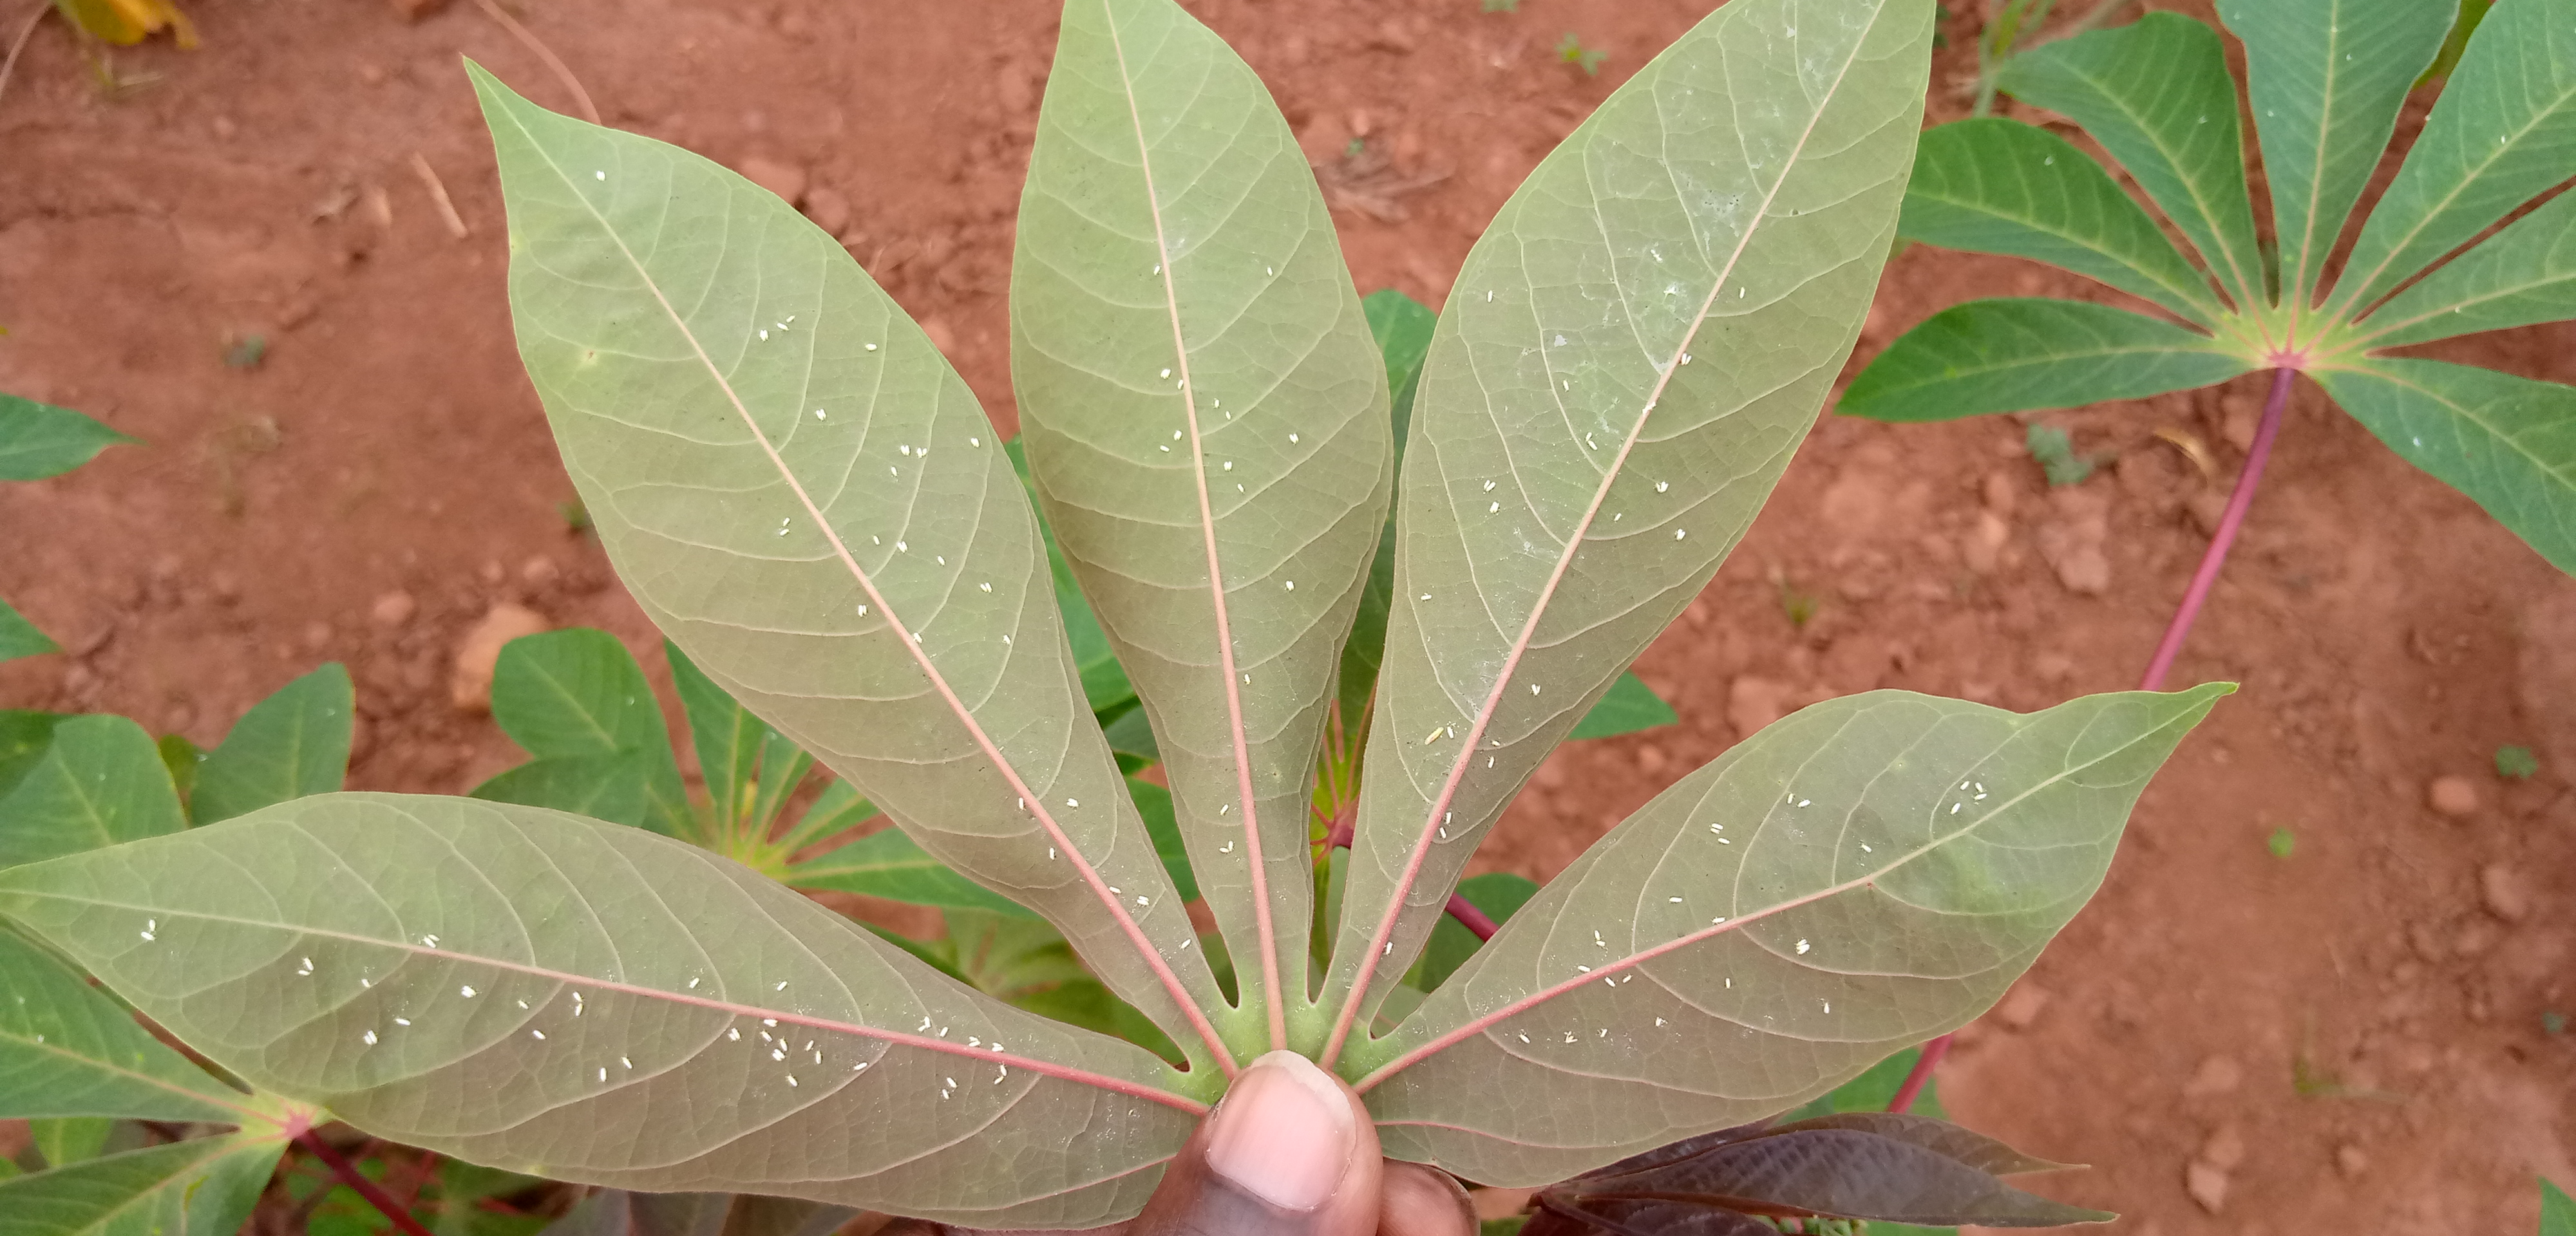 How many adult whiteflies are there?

149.